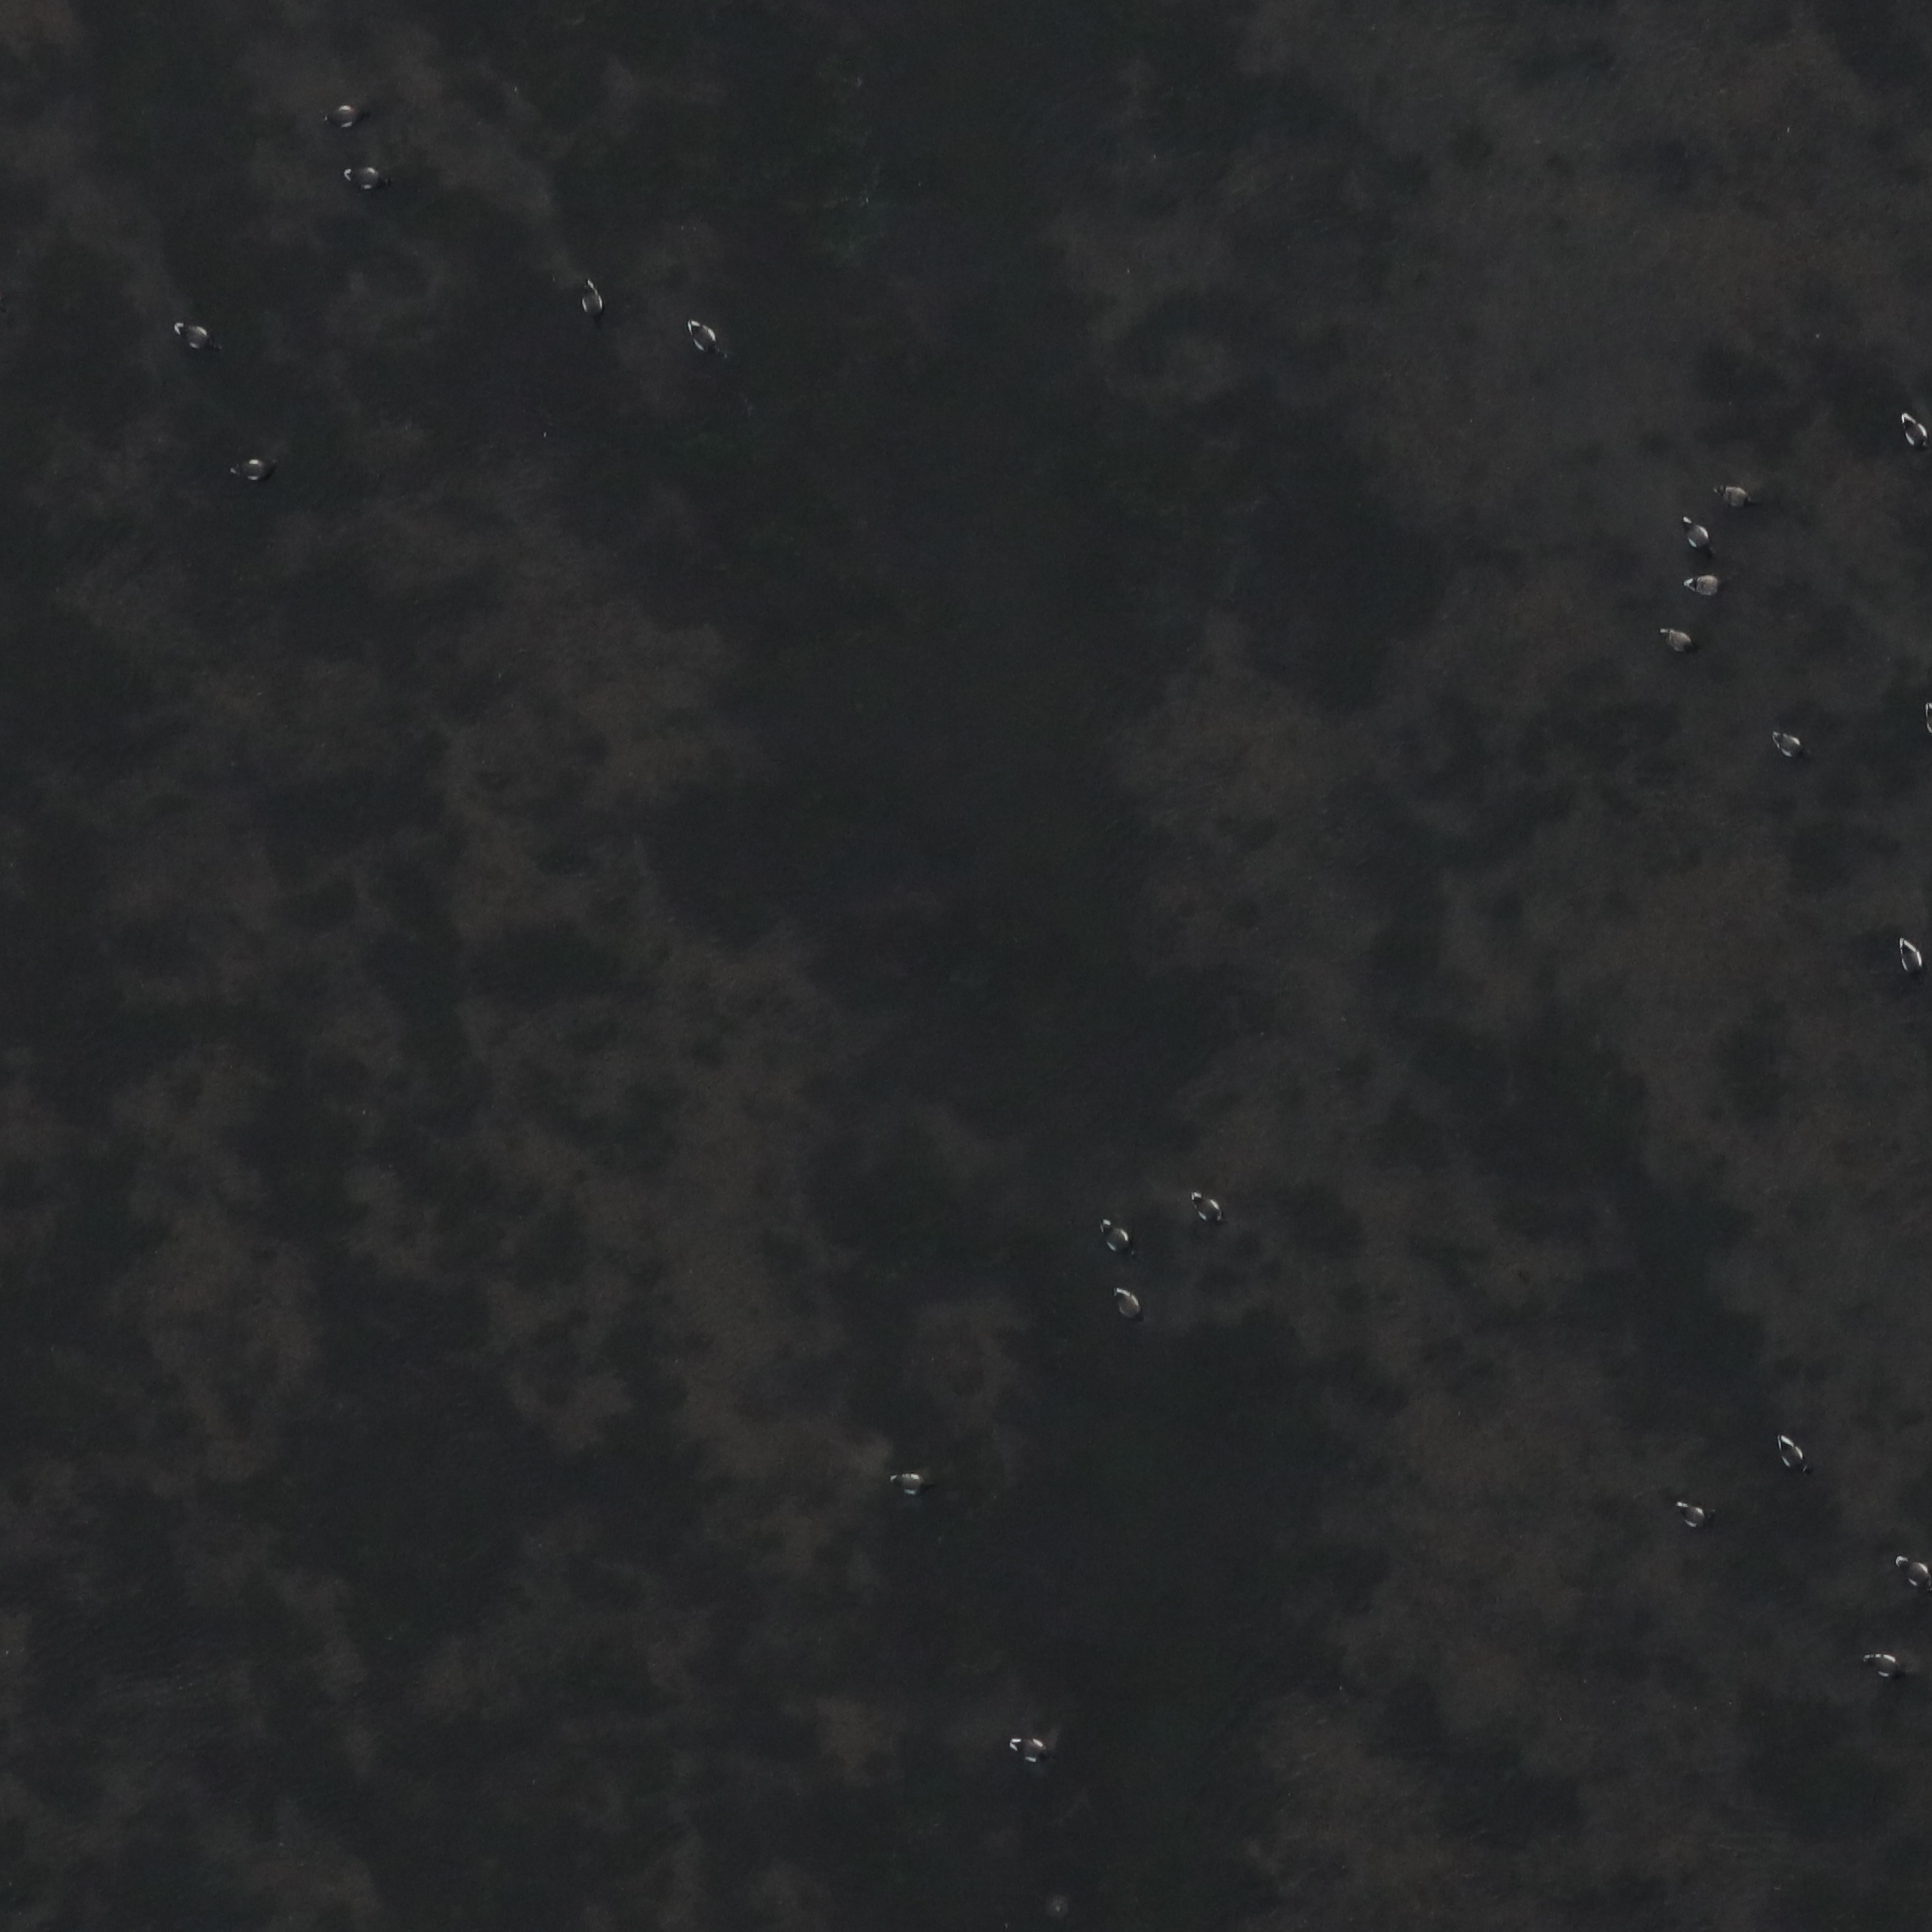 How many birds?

22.